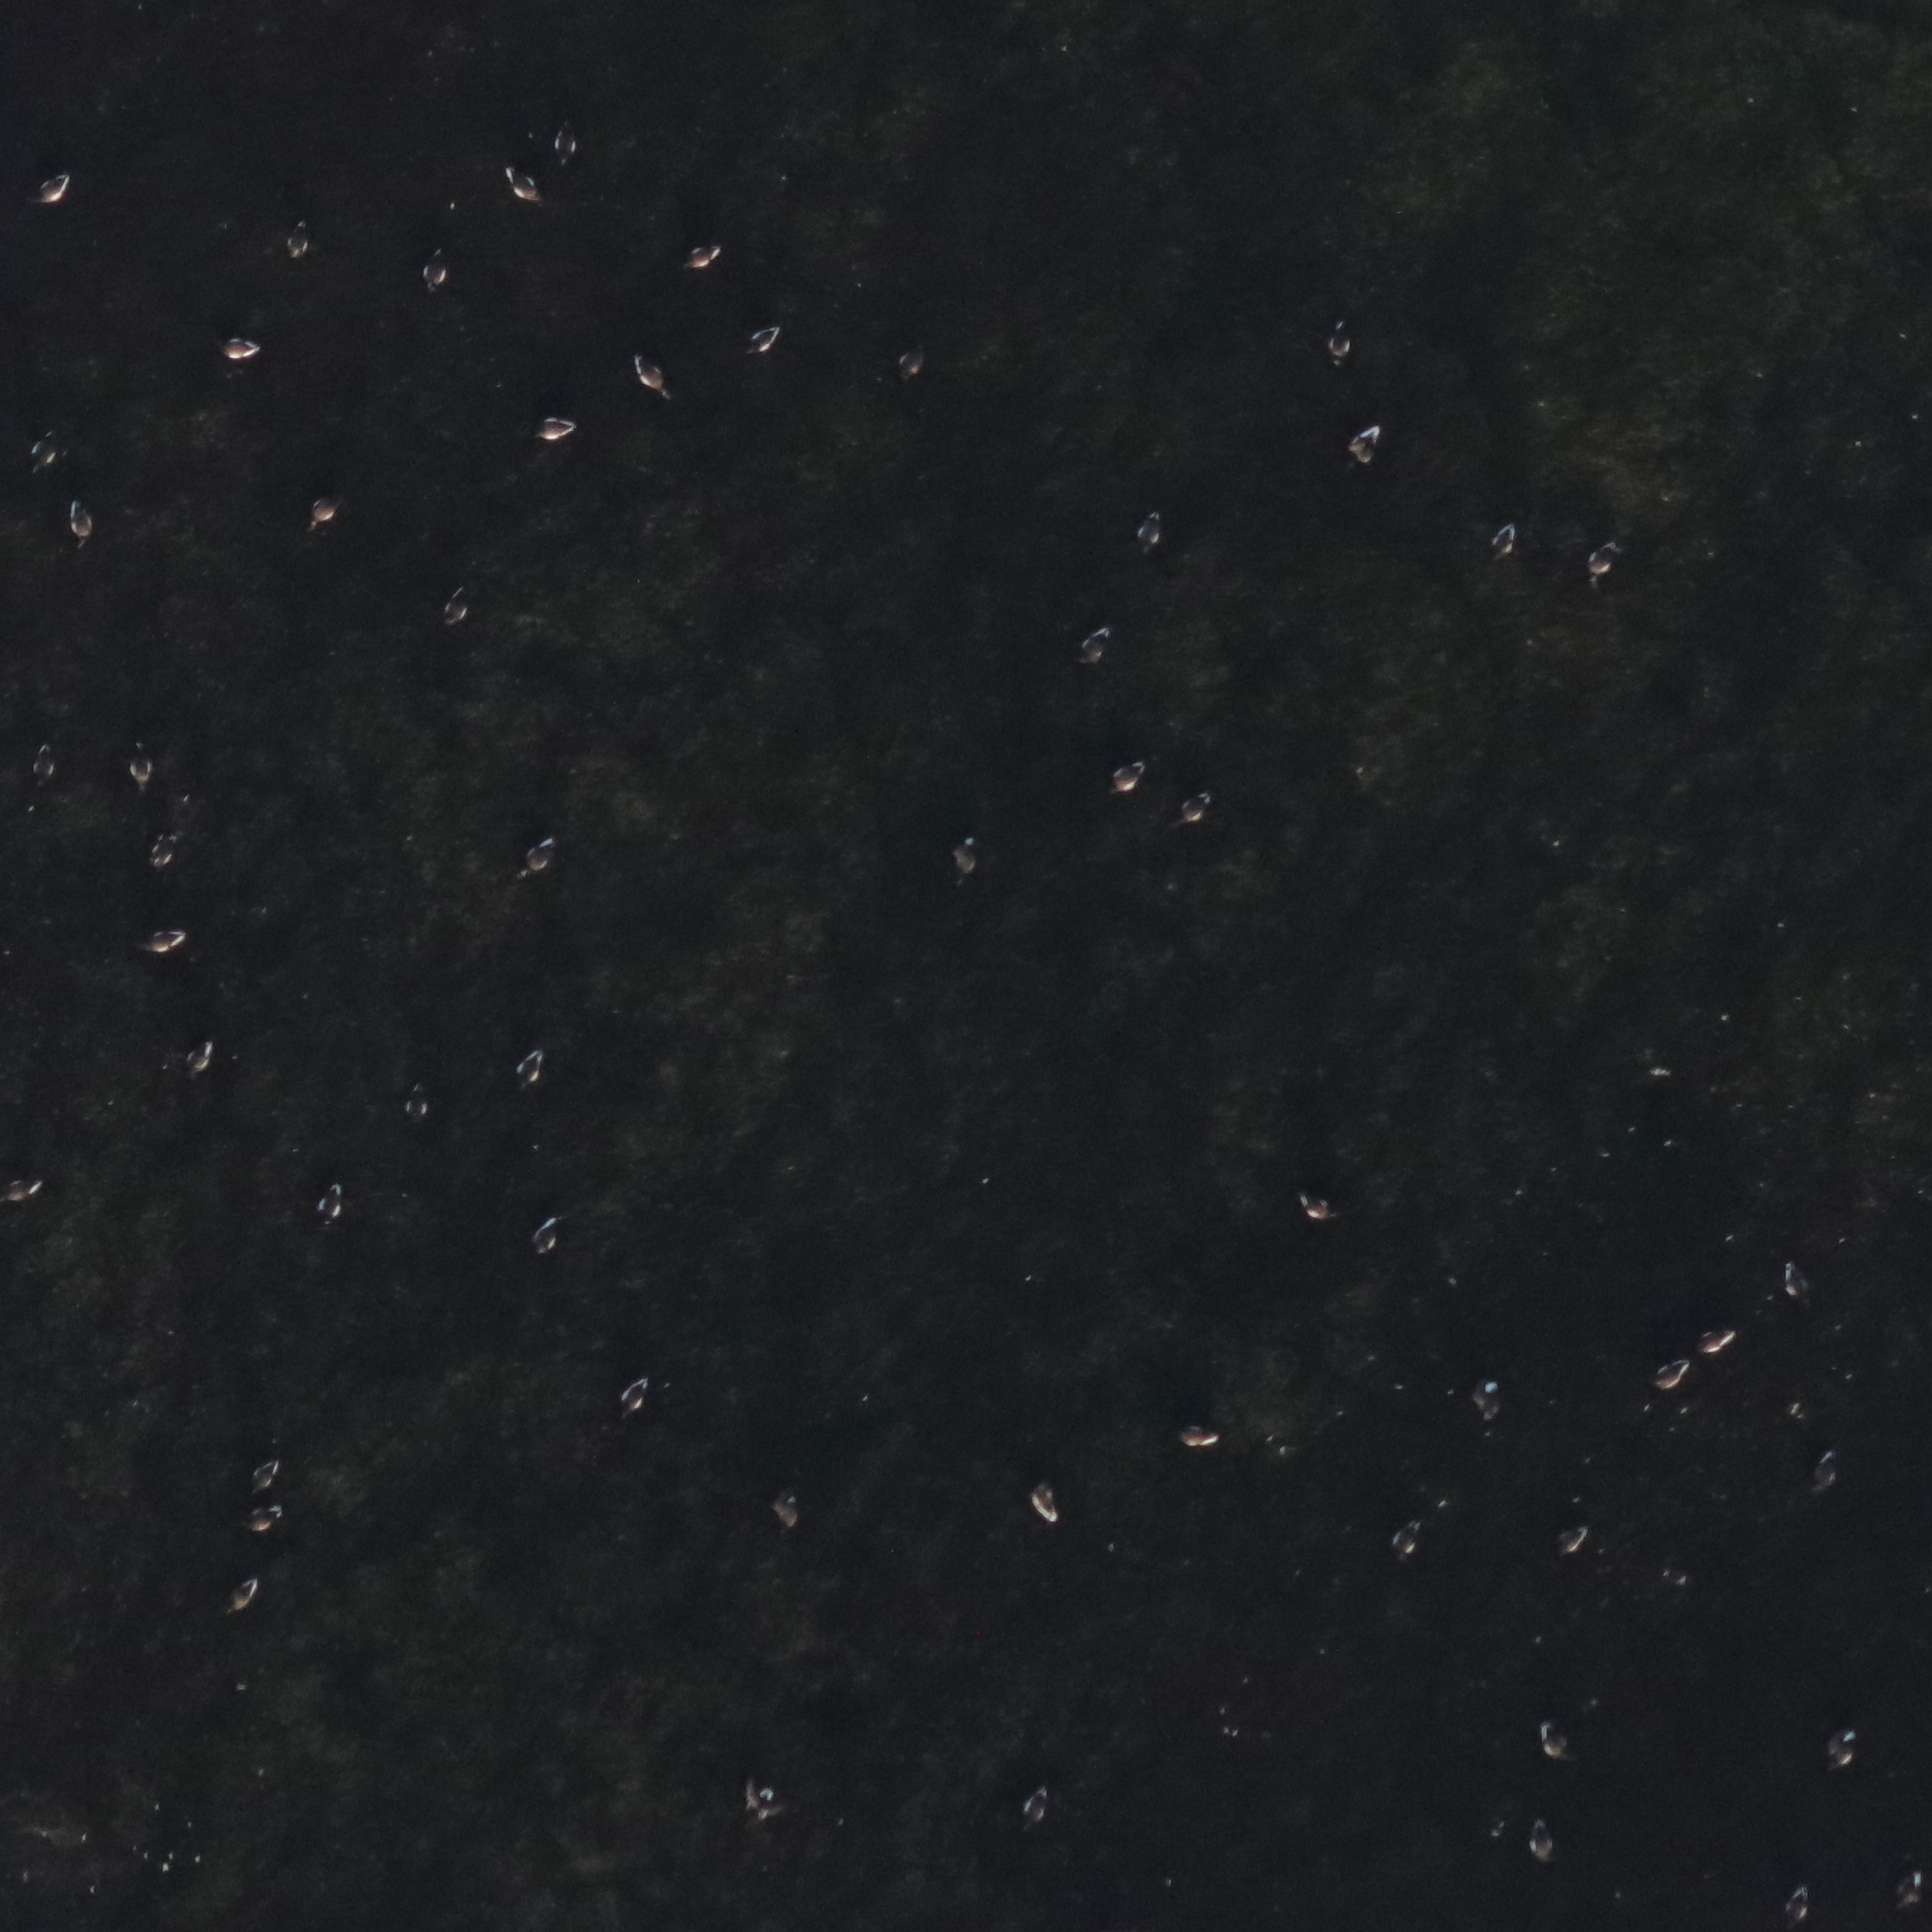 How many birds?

56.